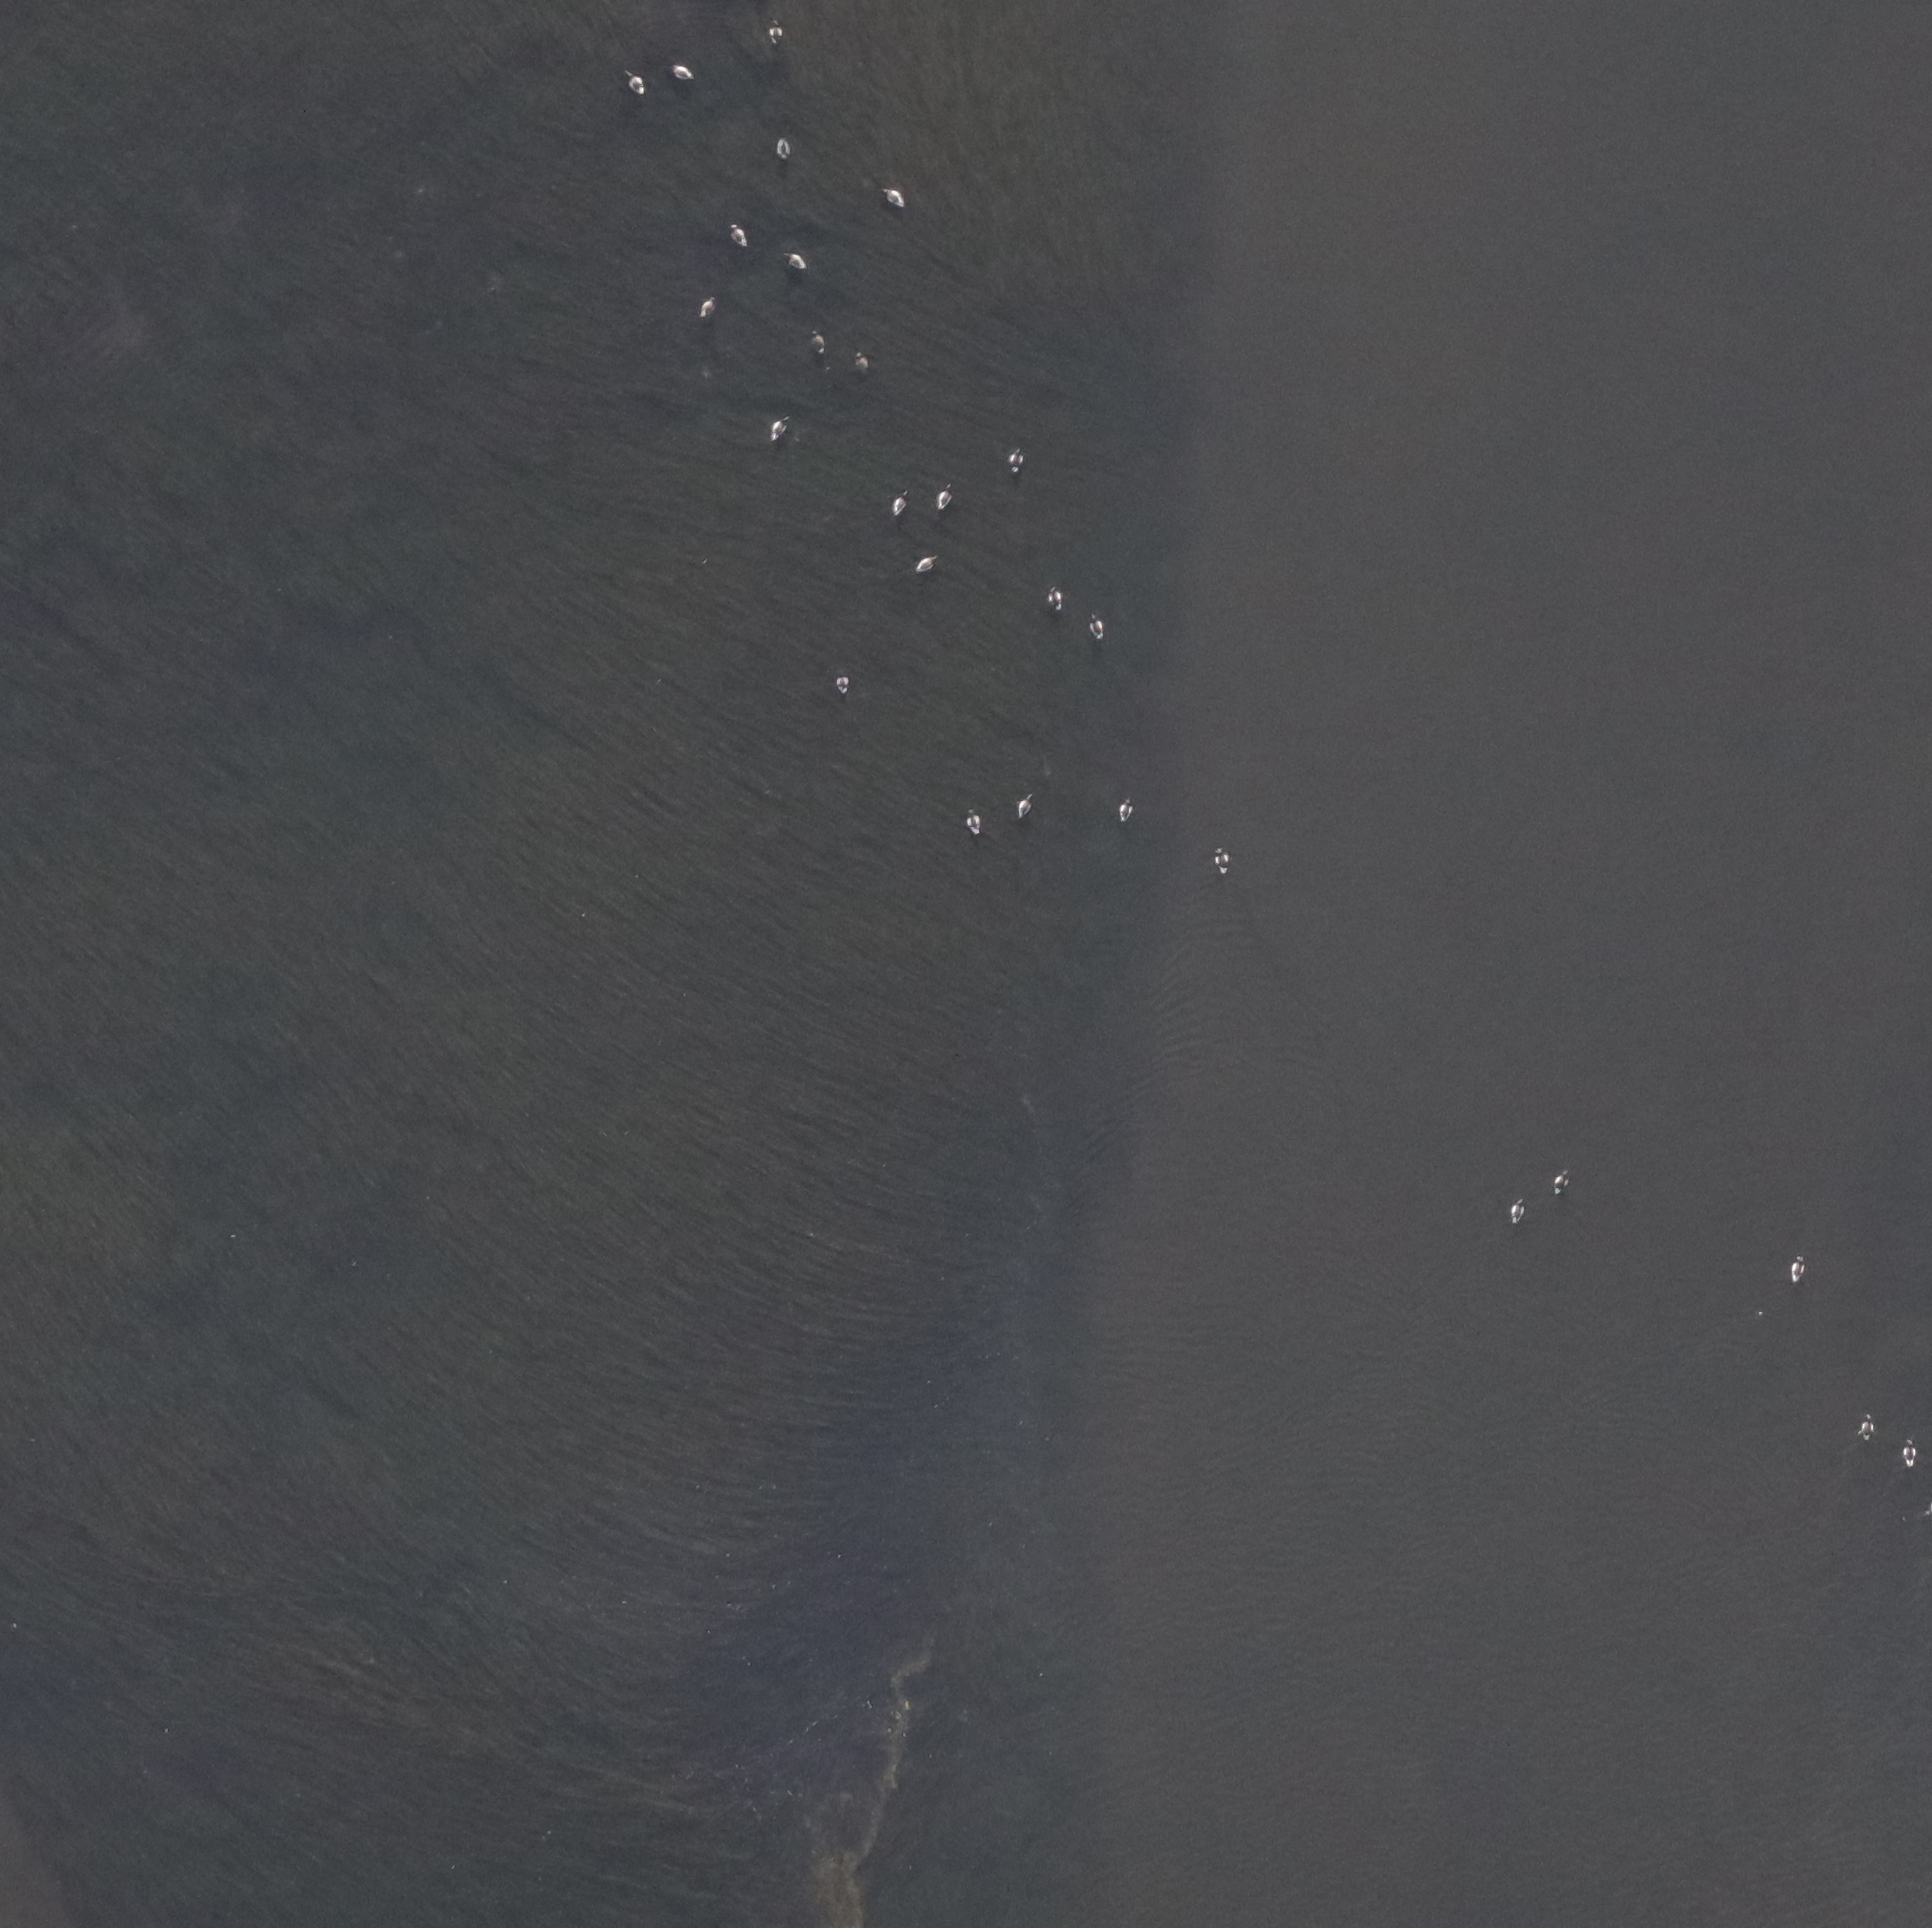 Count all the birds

27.